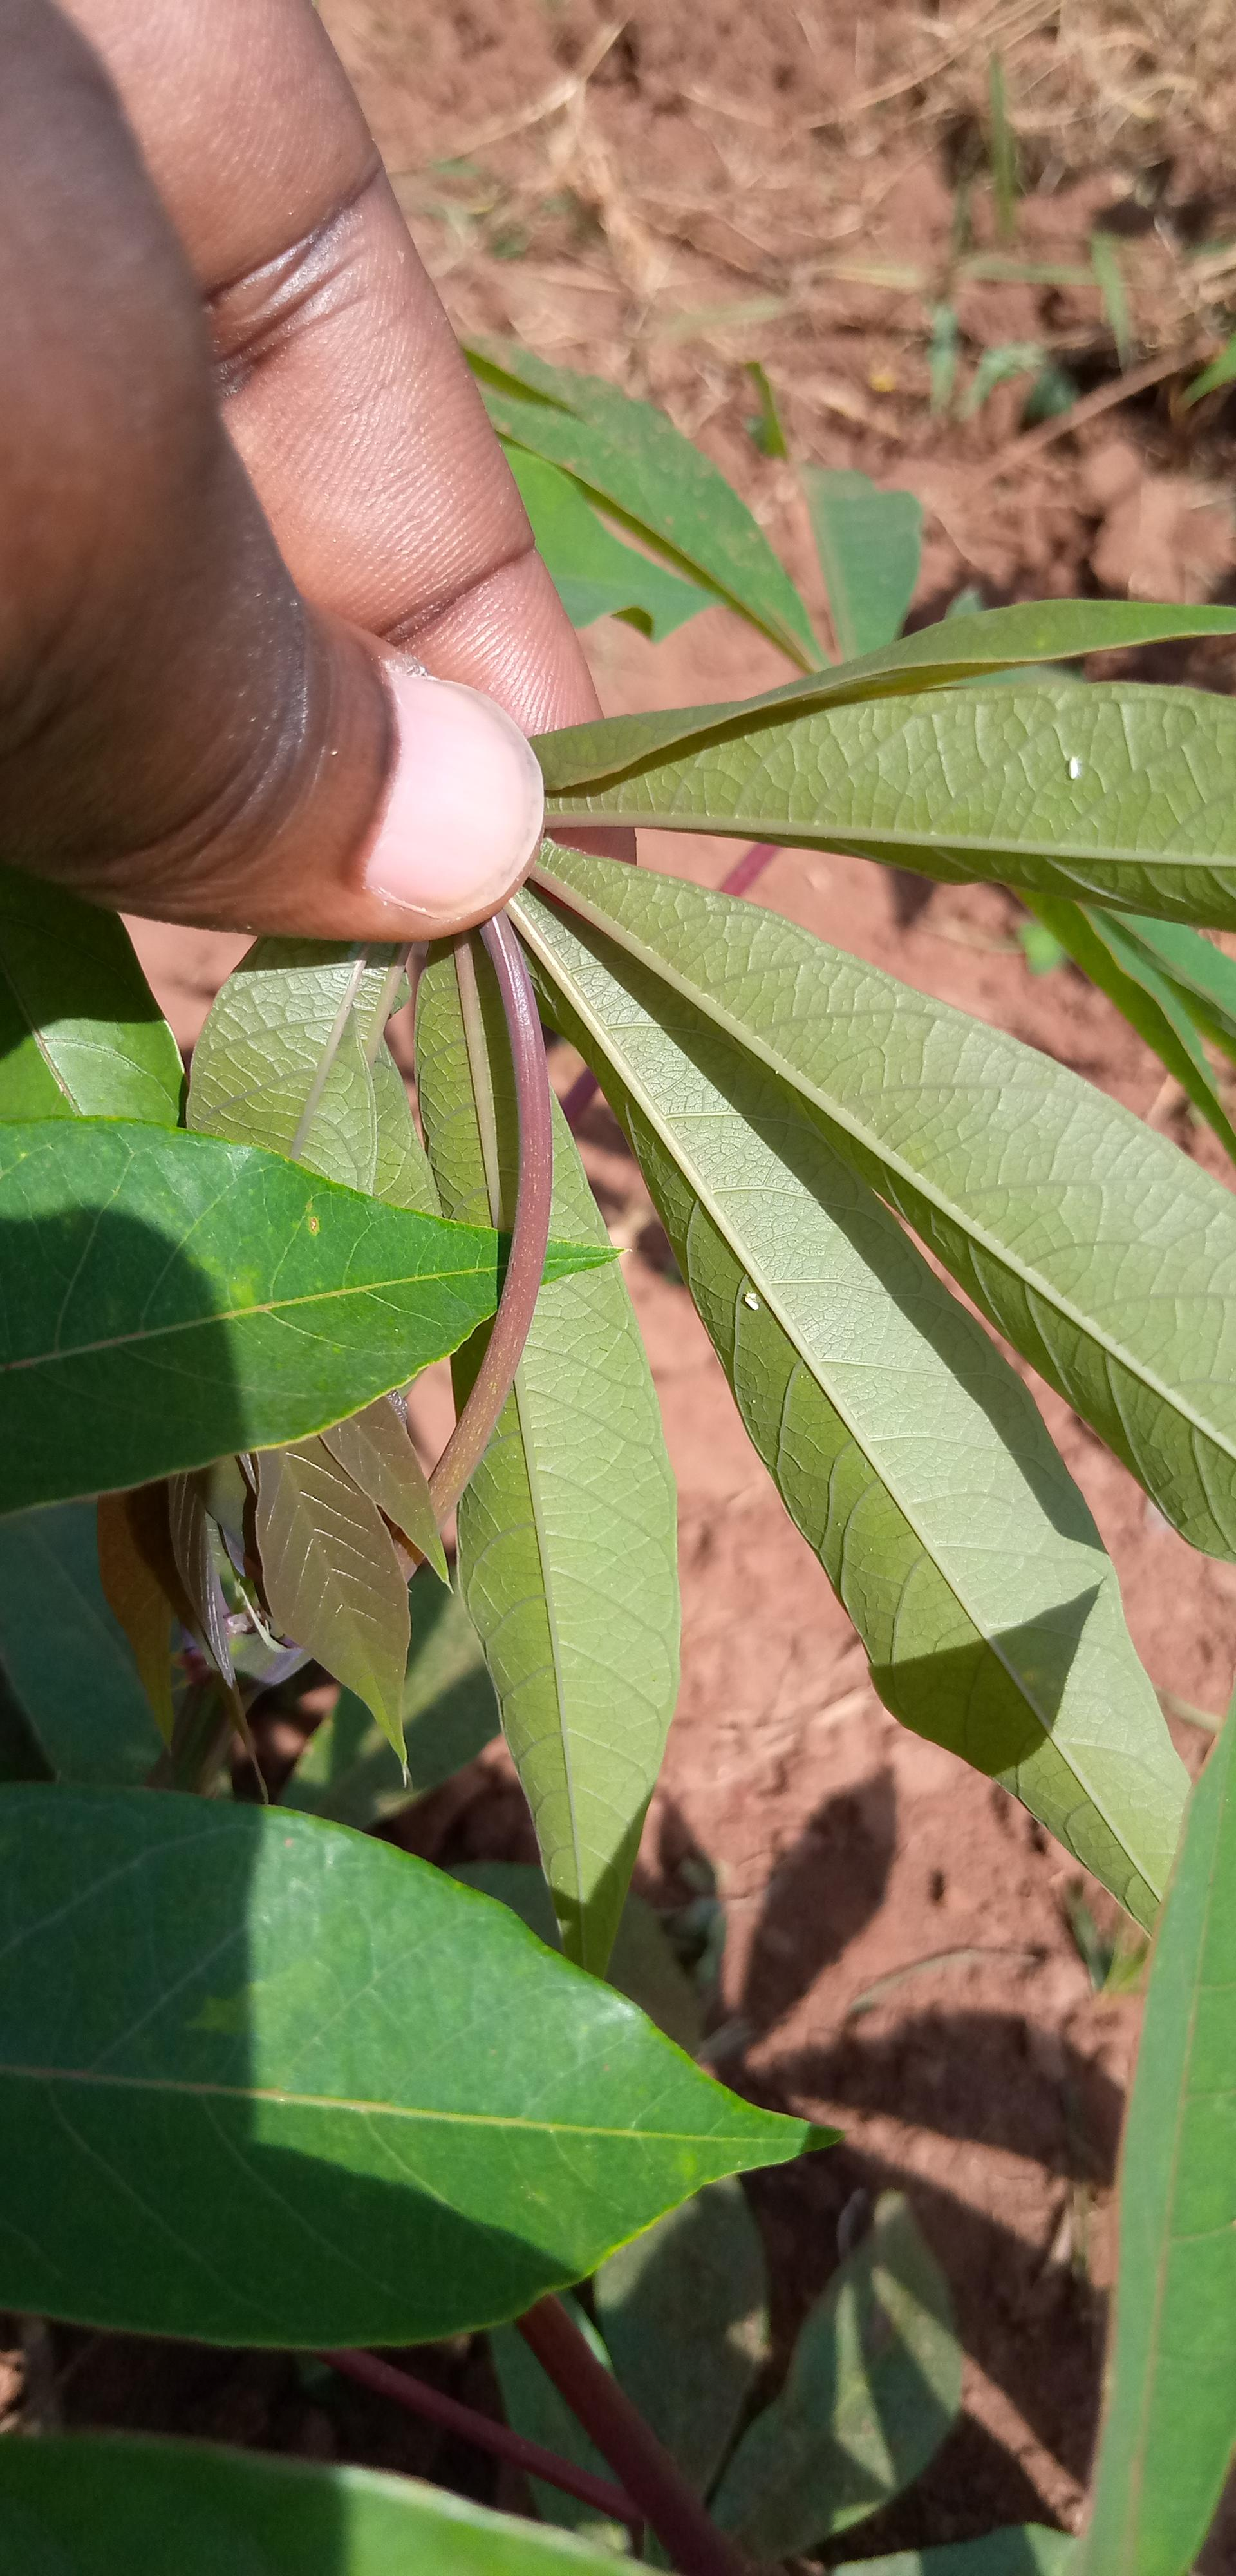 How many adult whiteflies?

2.